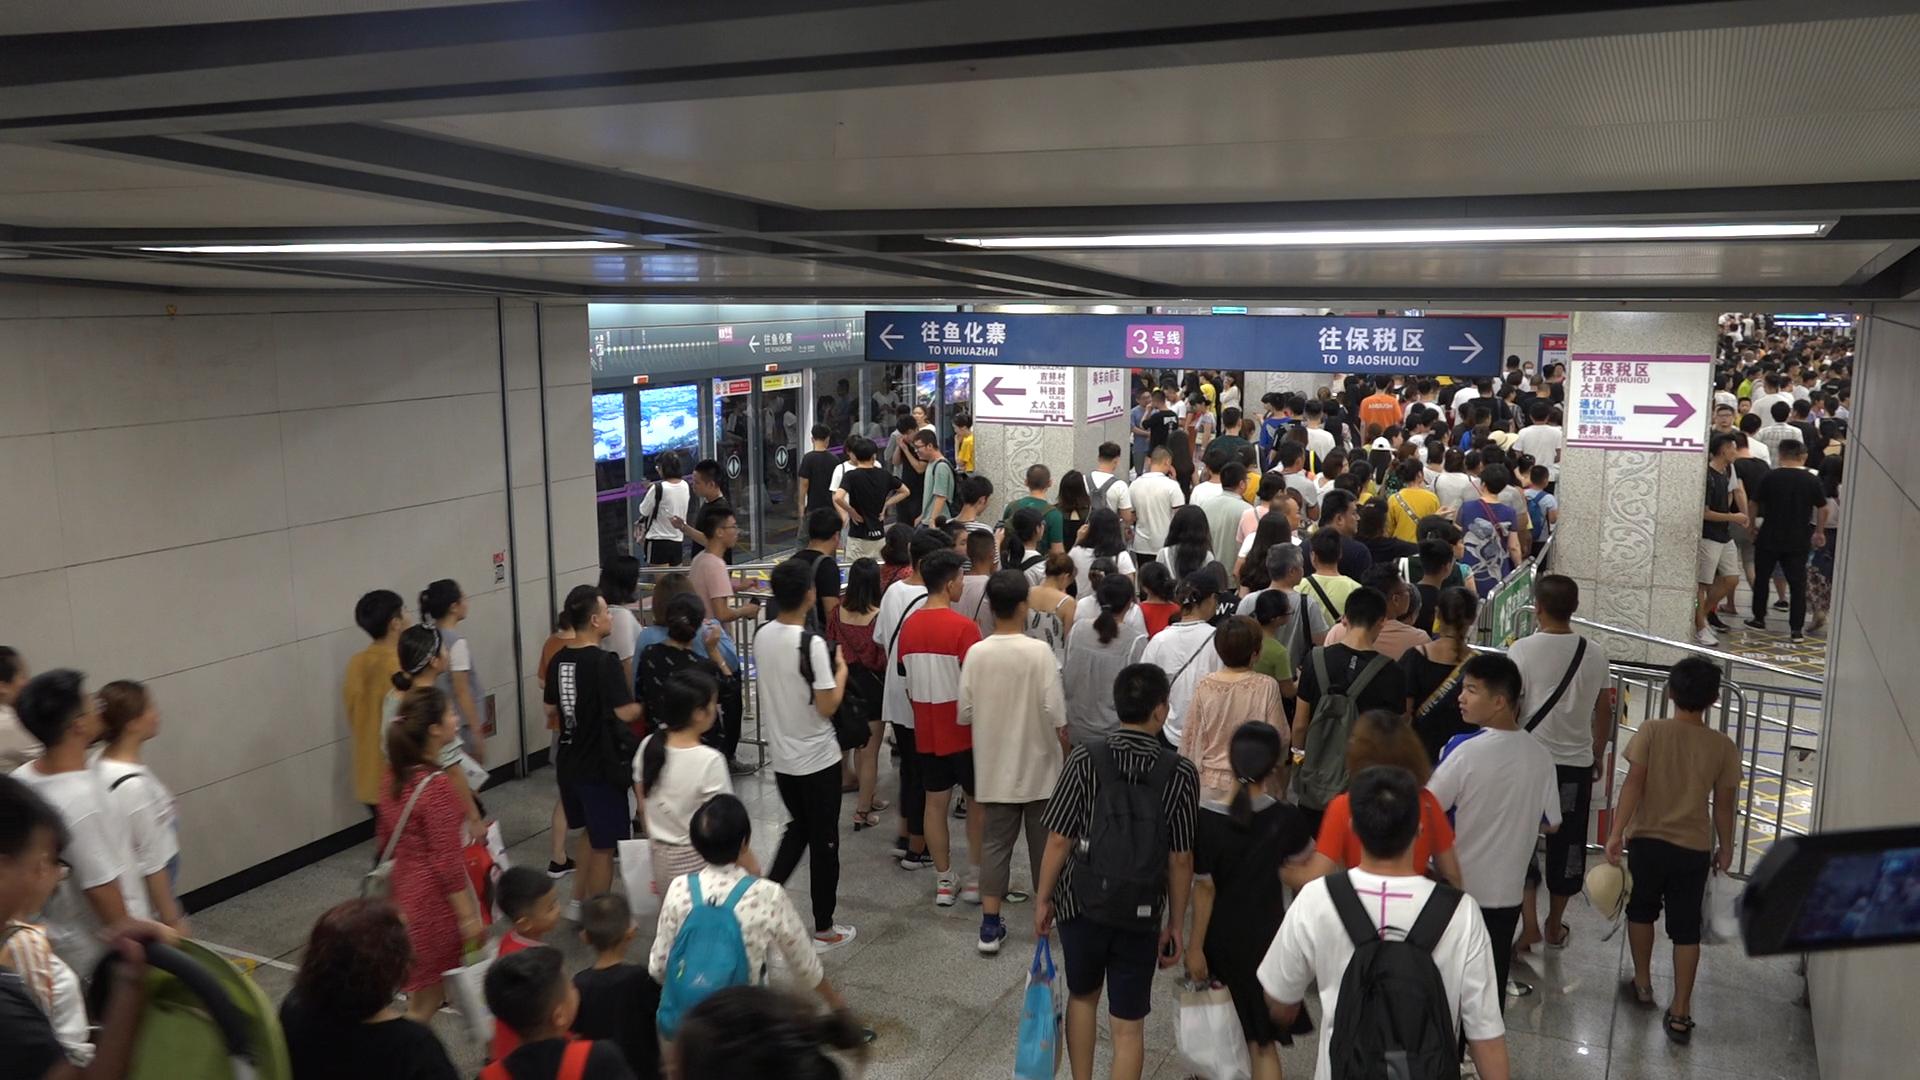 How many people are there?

231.